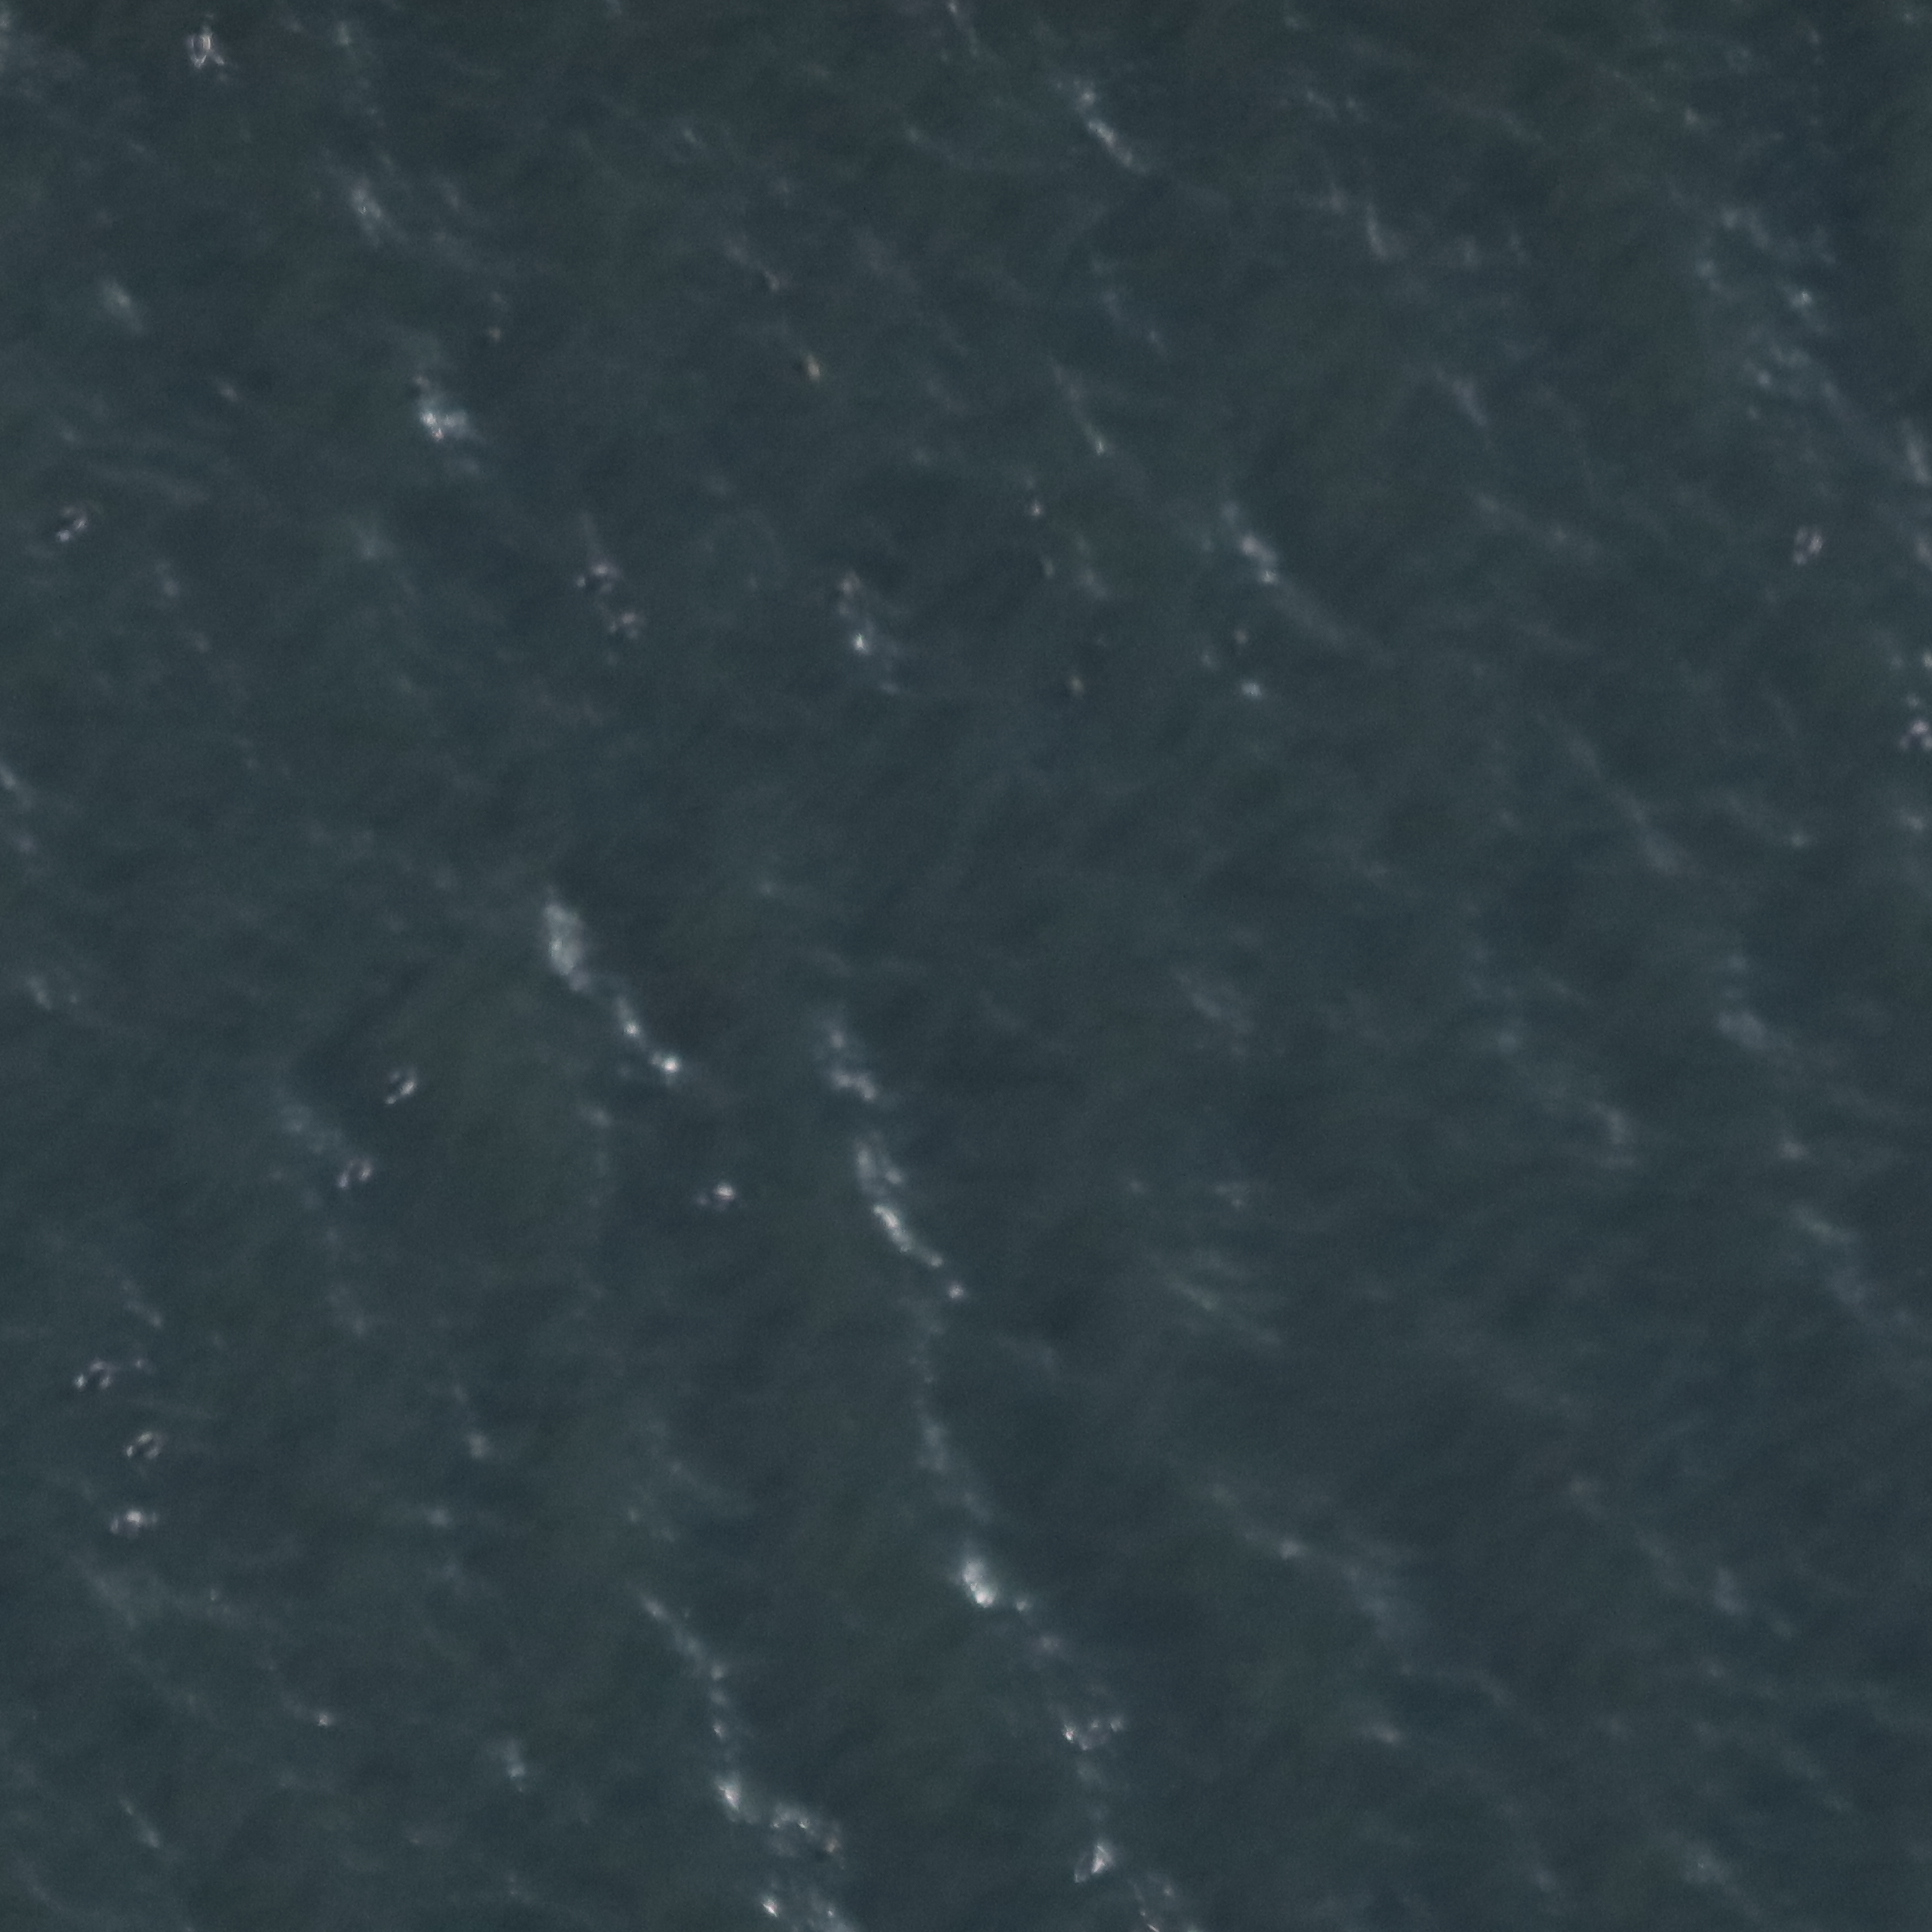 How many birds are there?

22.